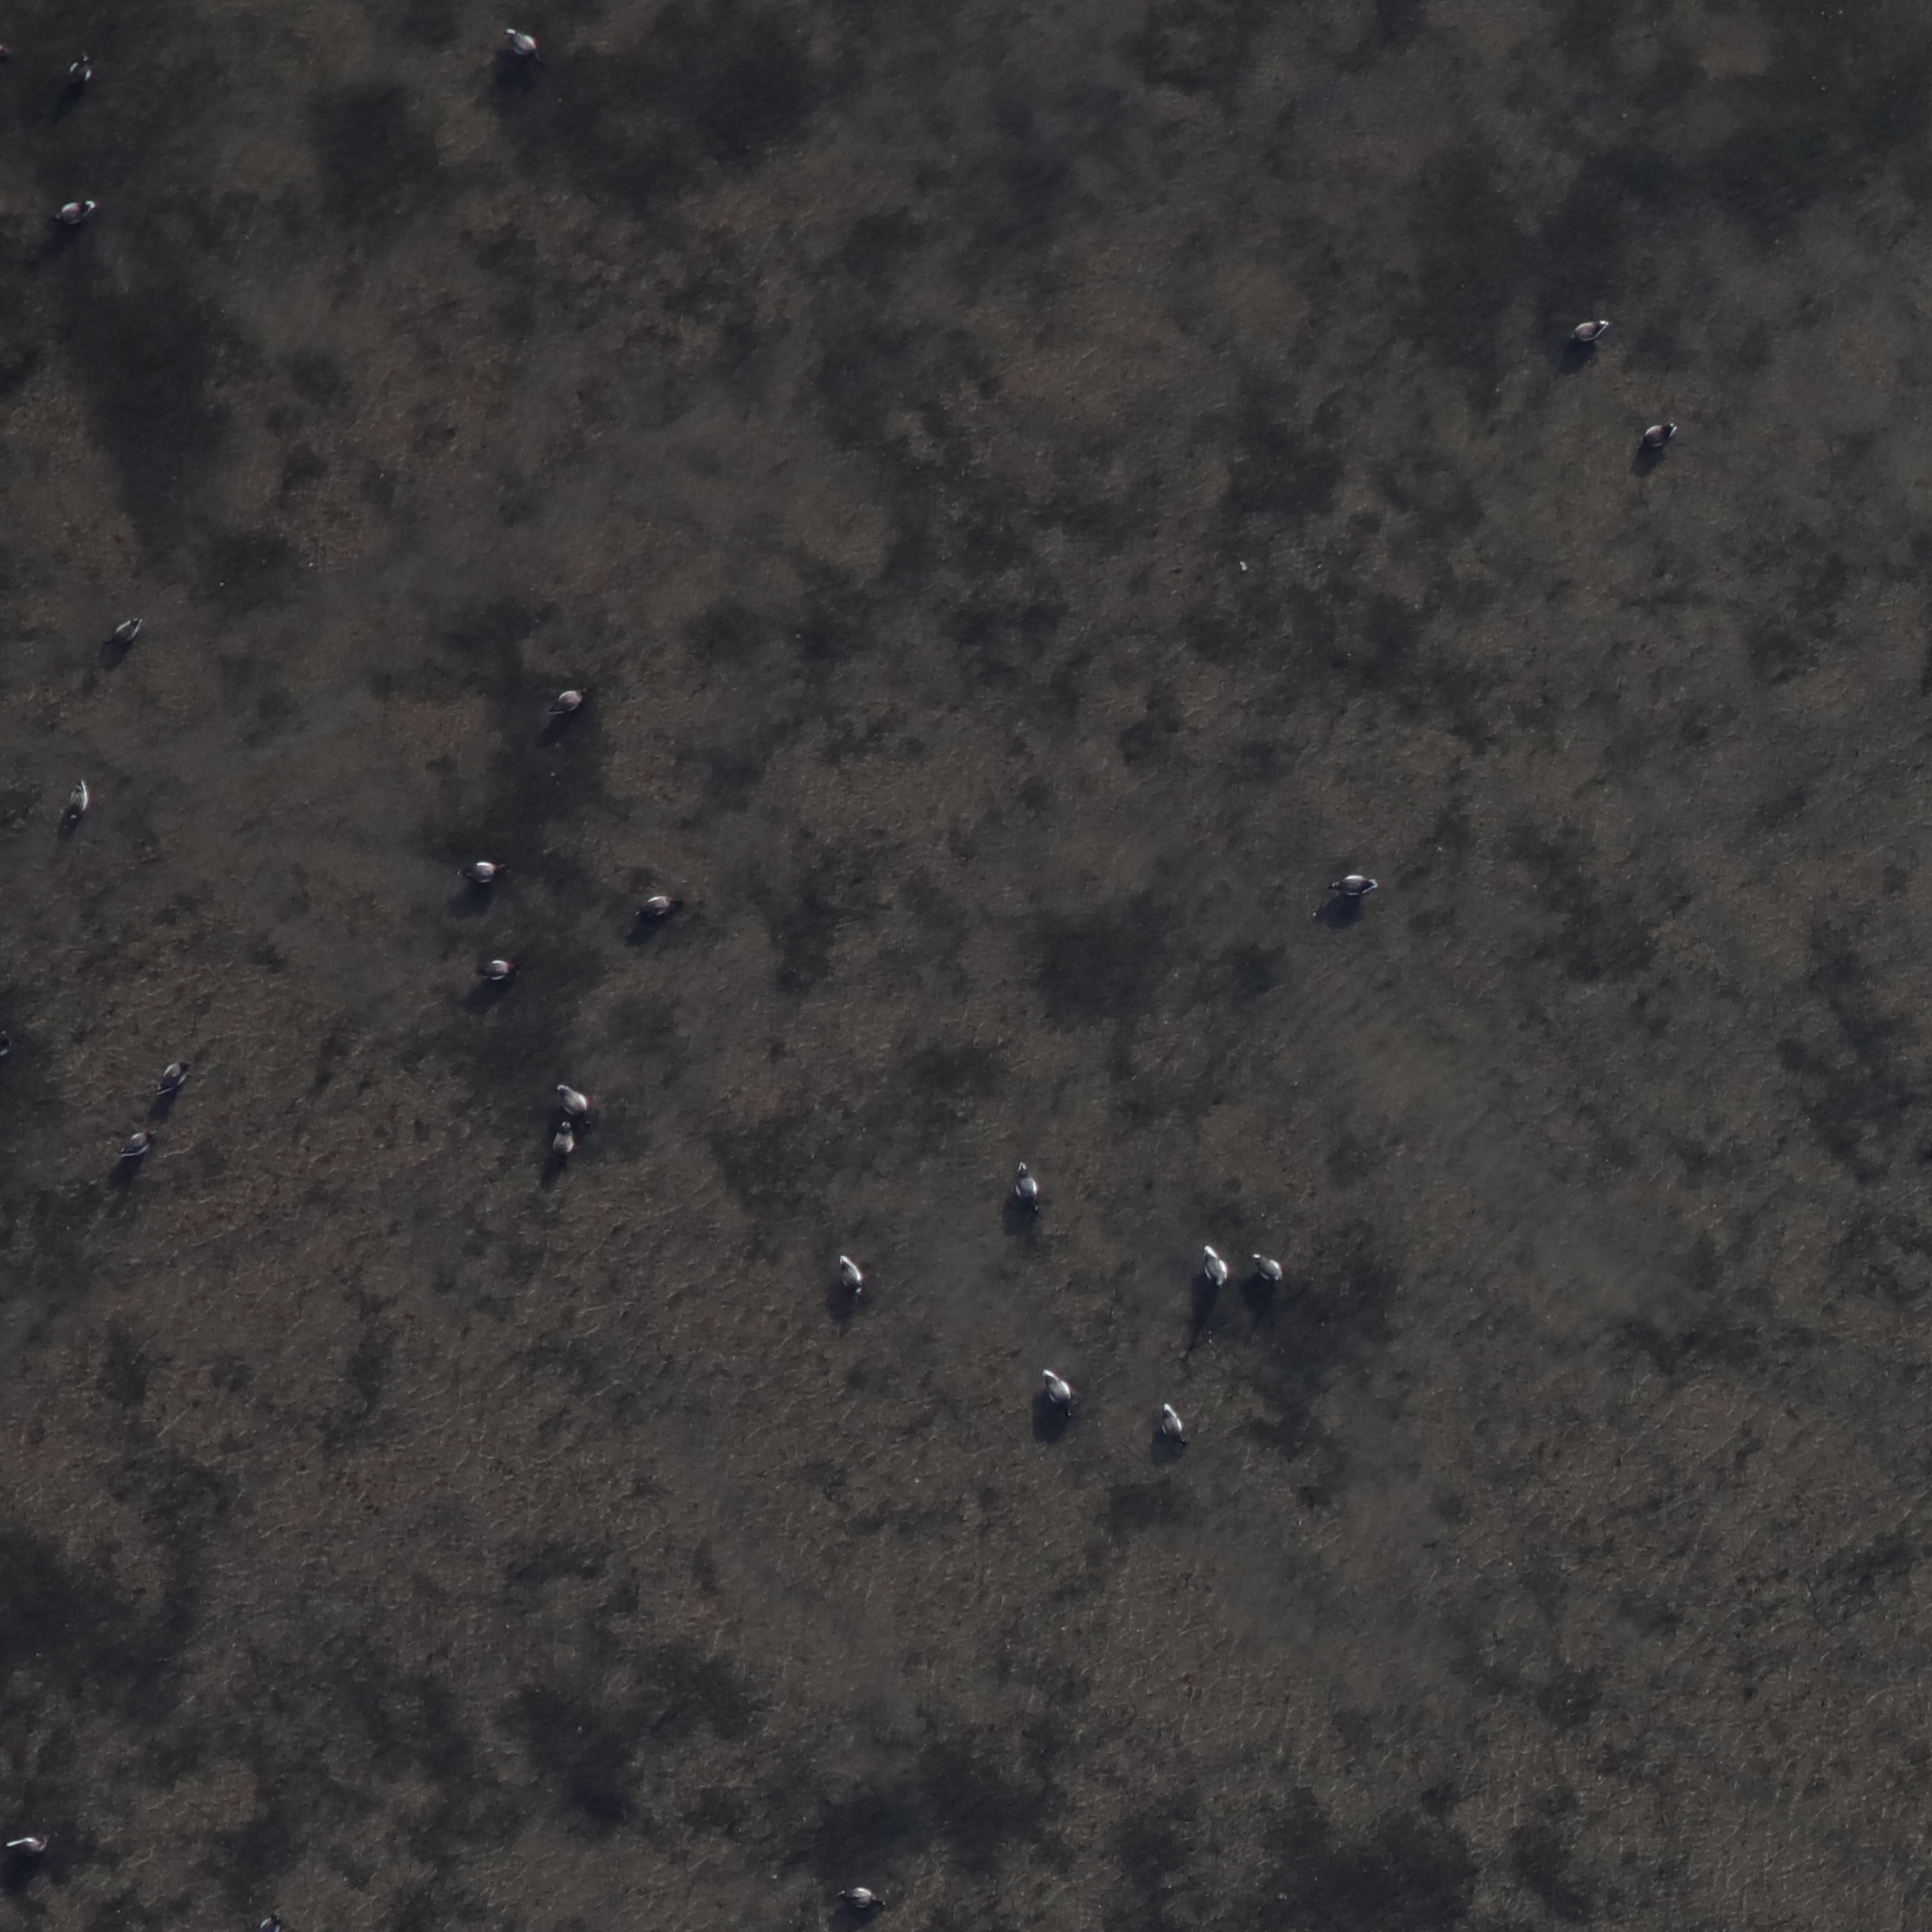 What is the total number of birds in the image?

25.